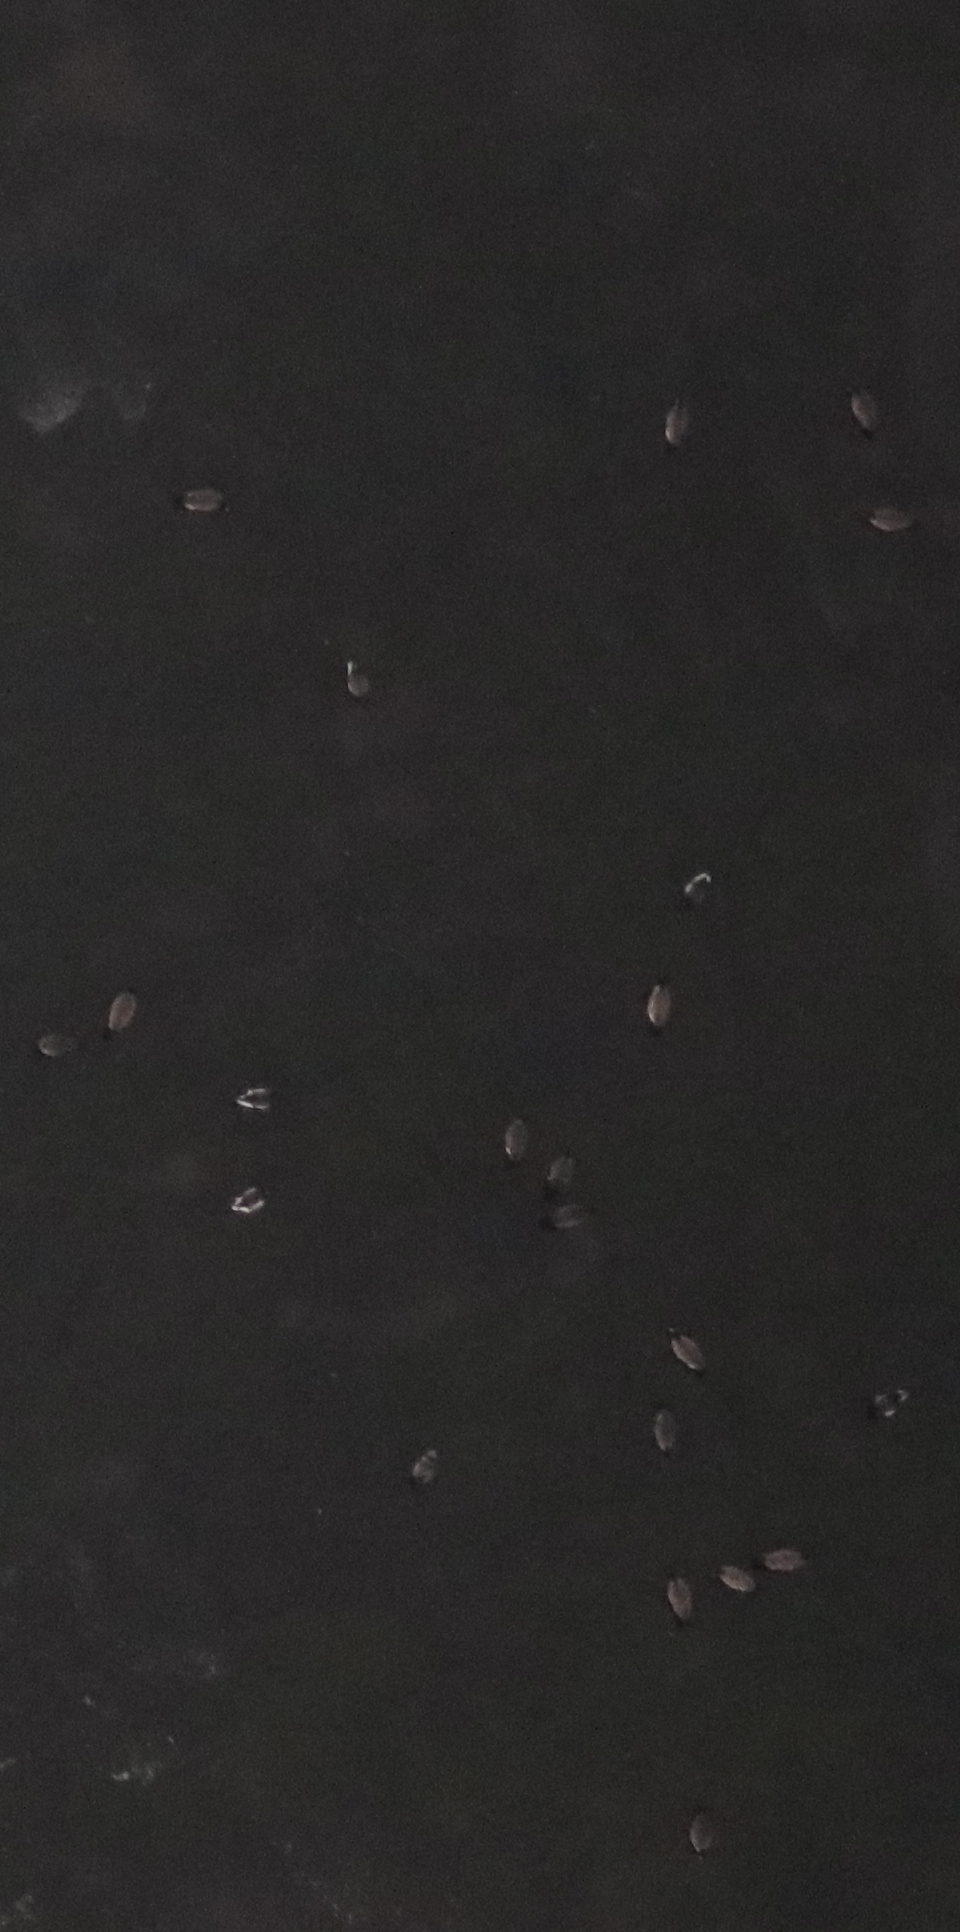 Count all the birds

22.